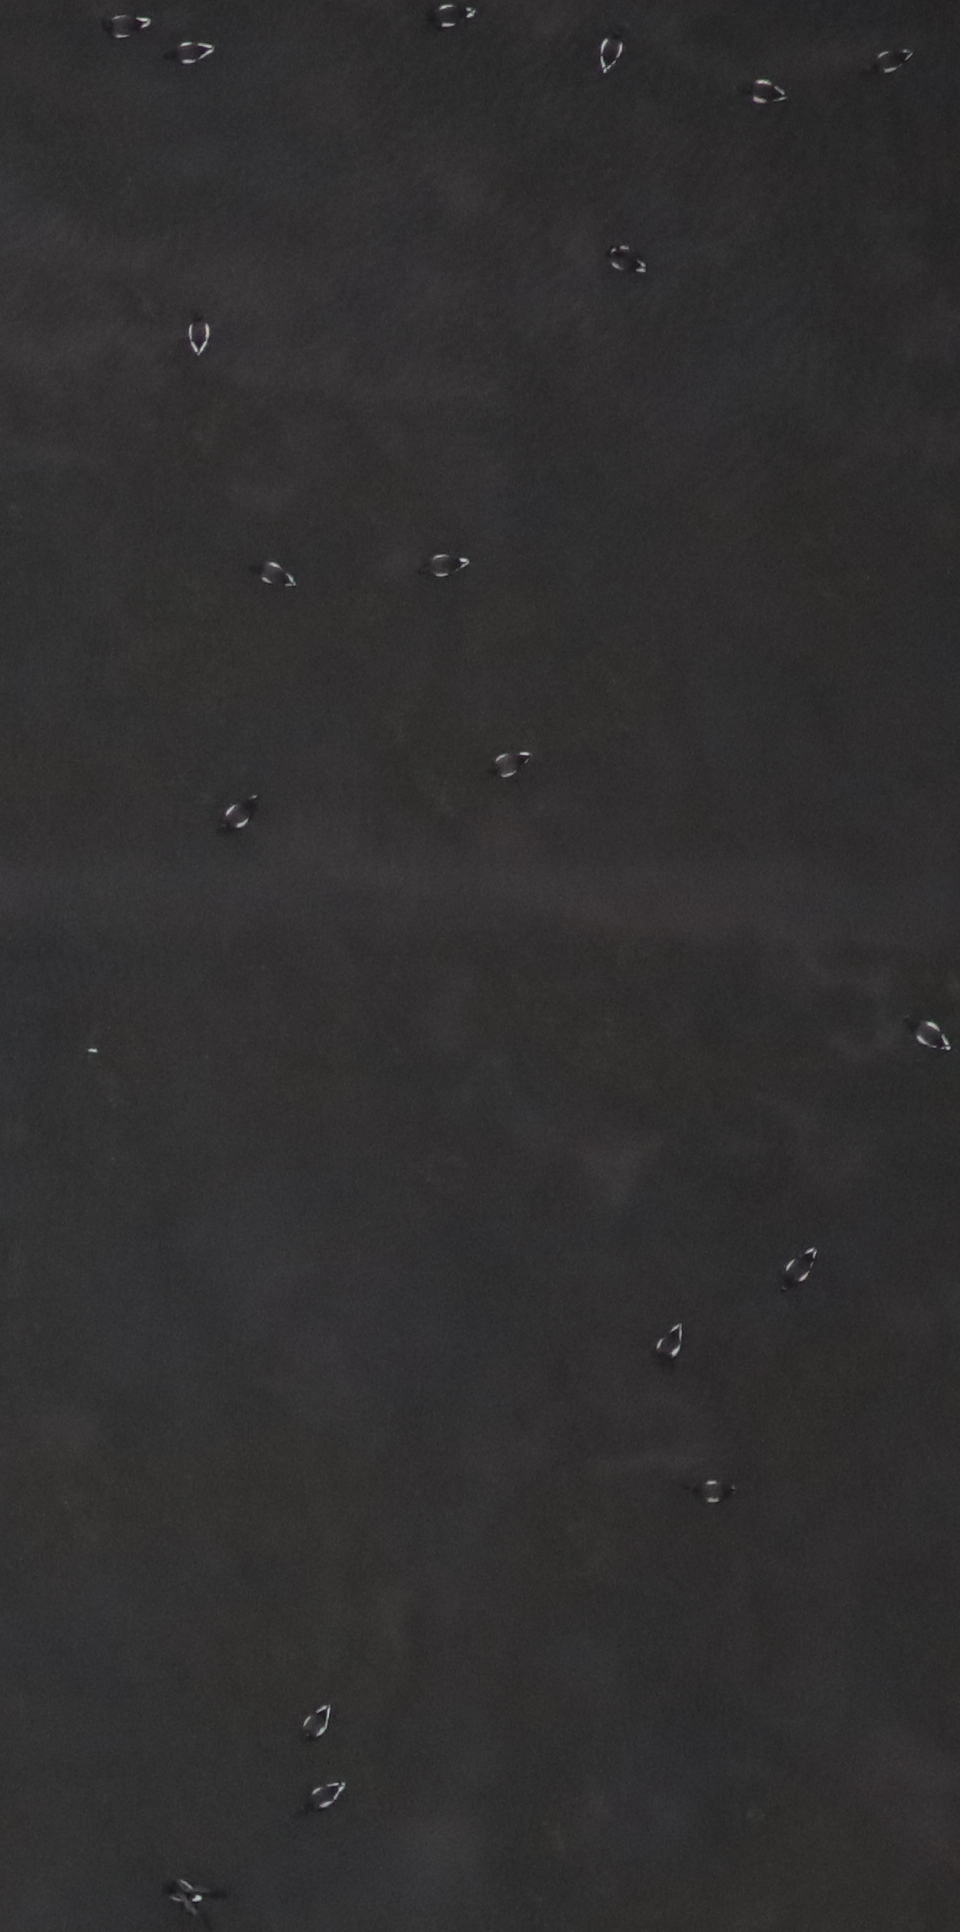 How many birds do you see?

19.